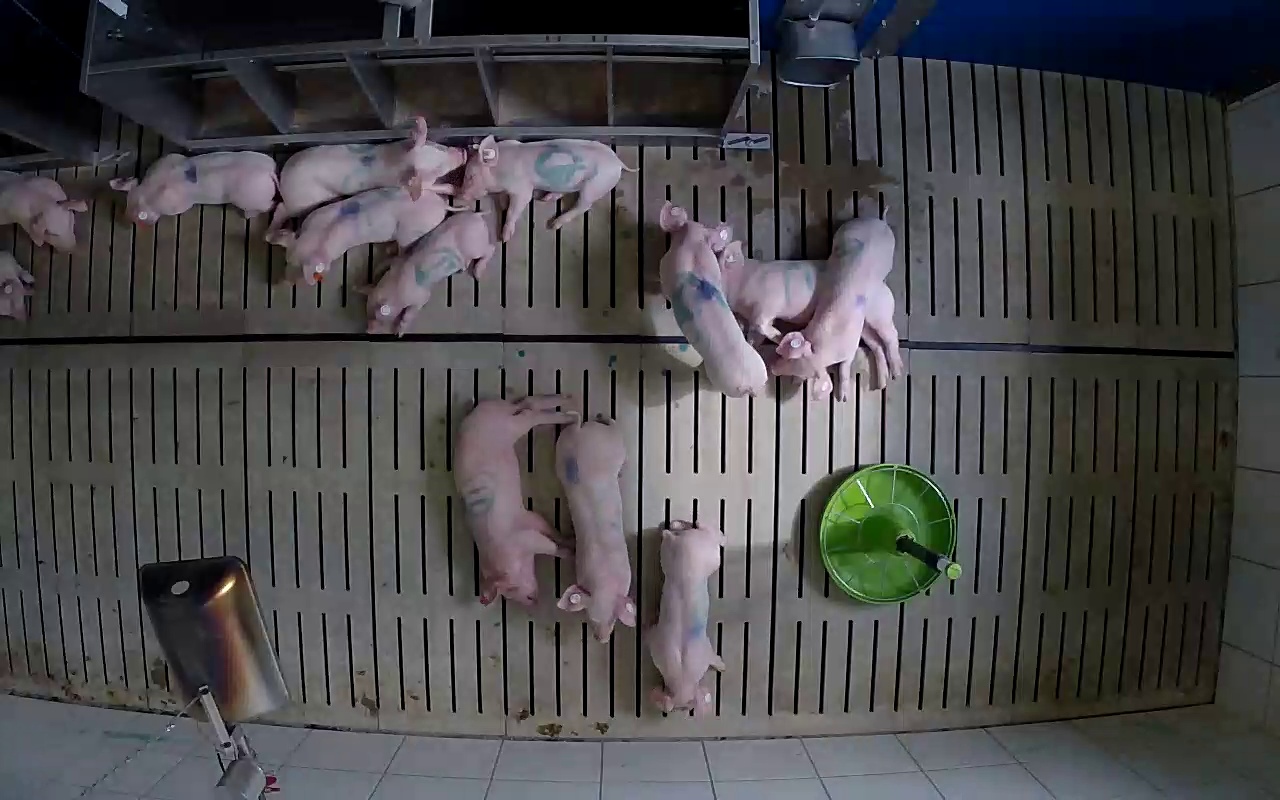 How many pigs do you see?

13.